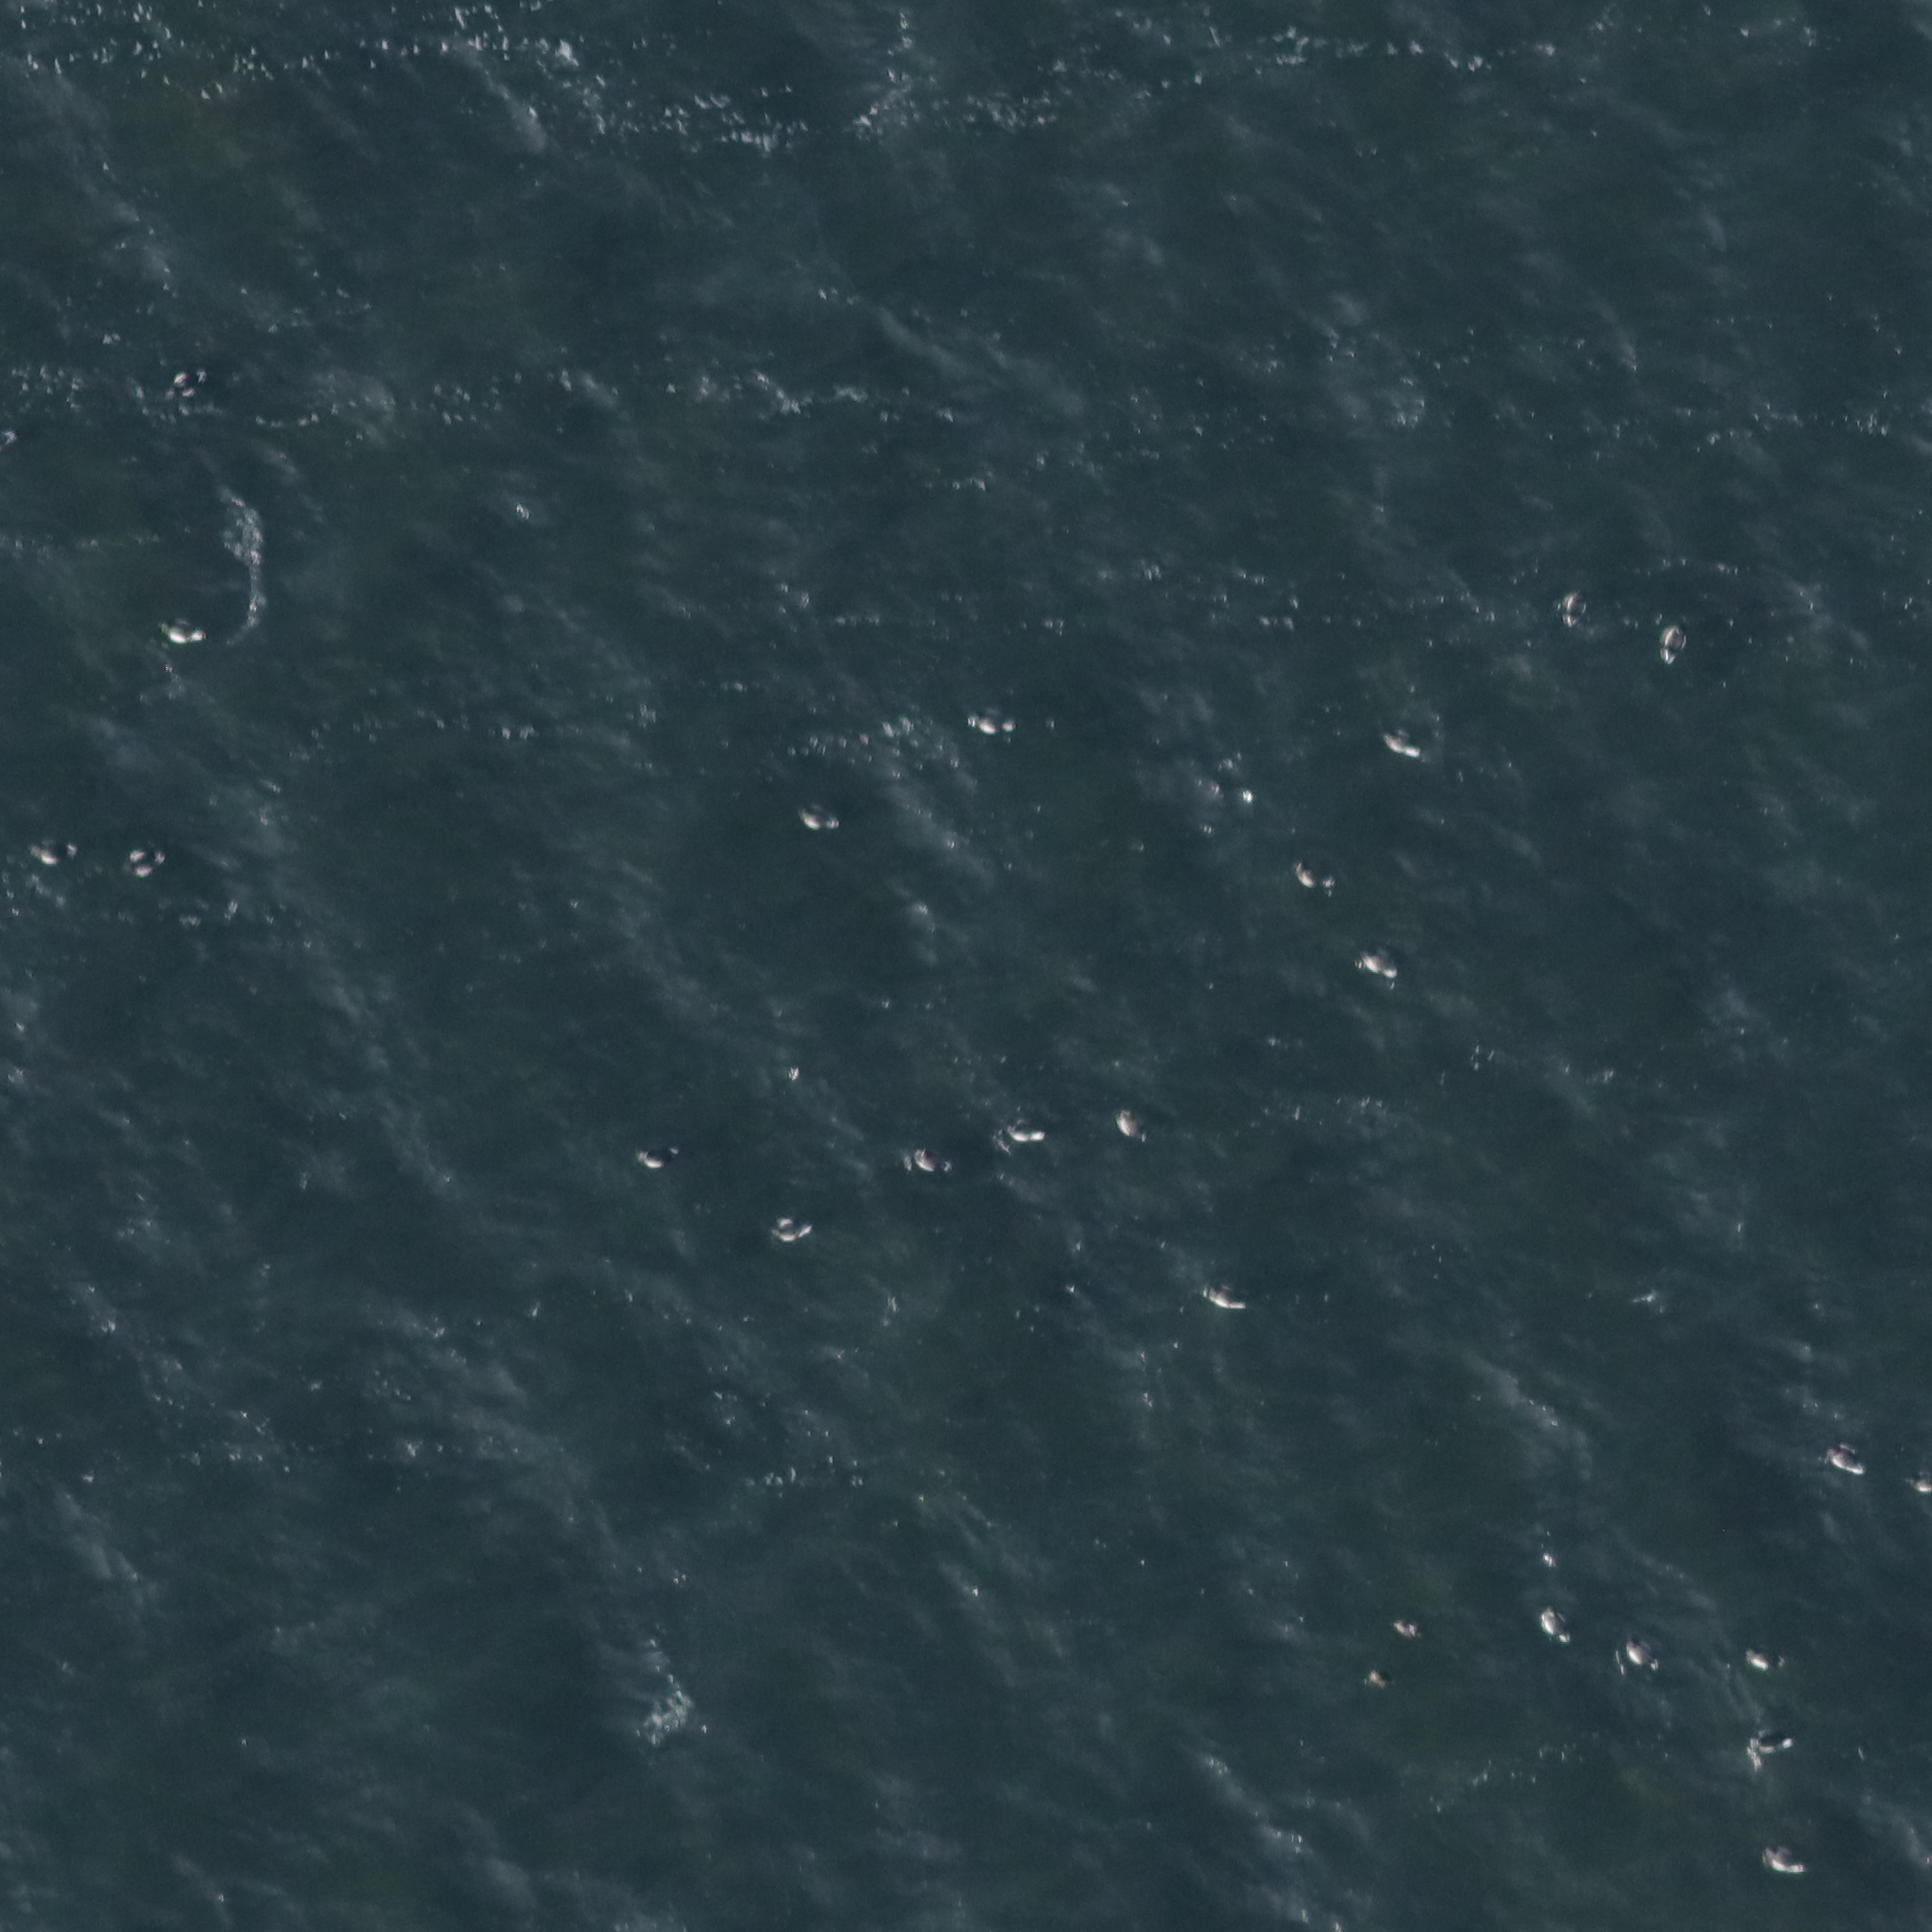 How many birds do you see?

25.